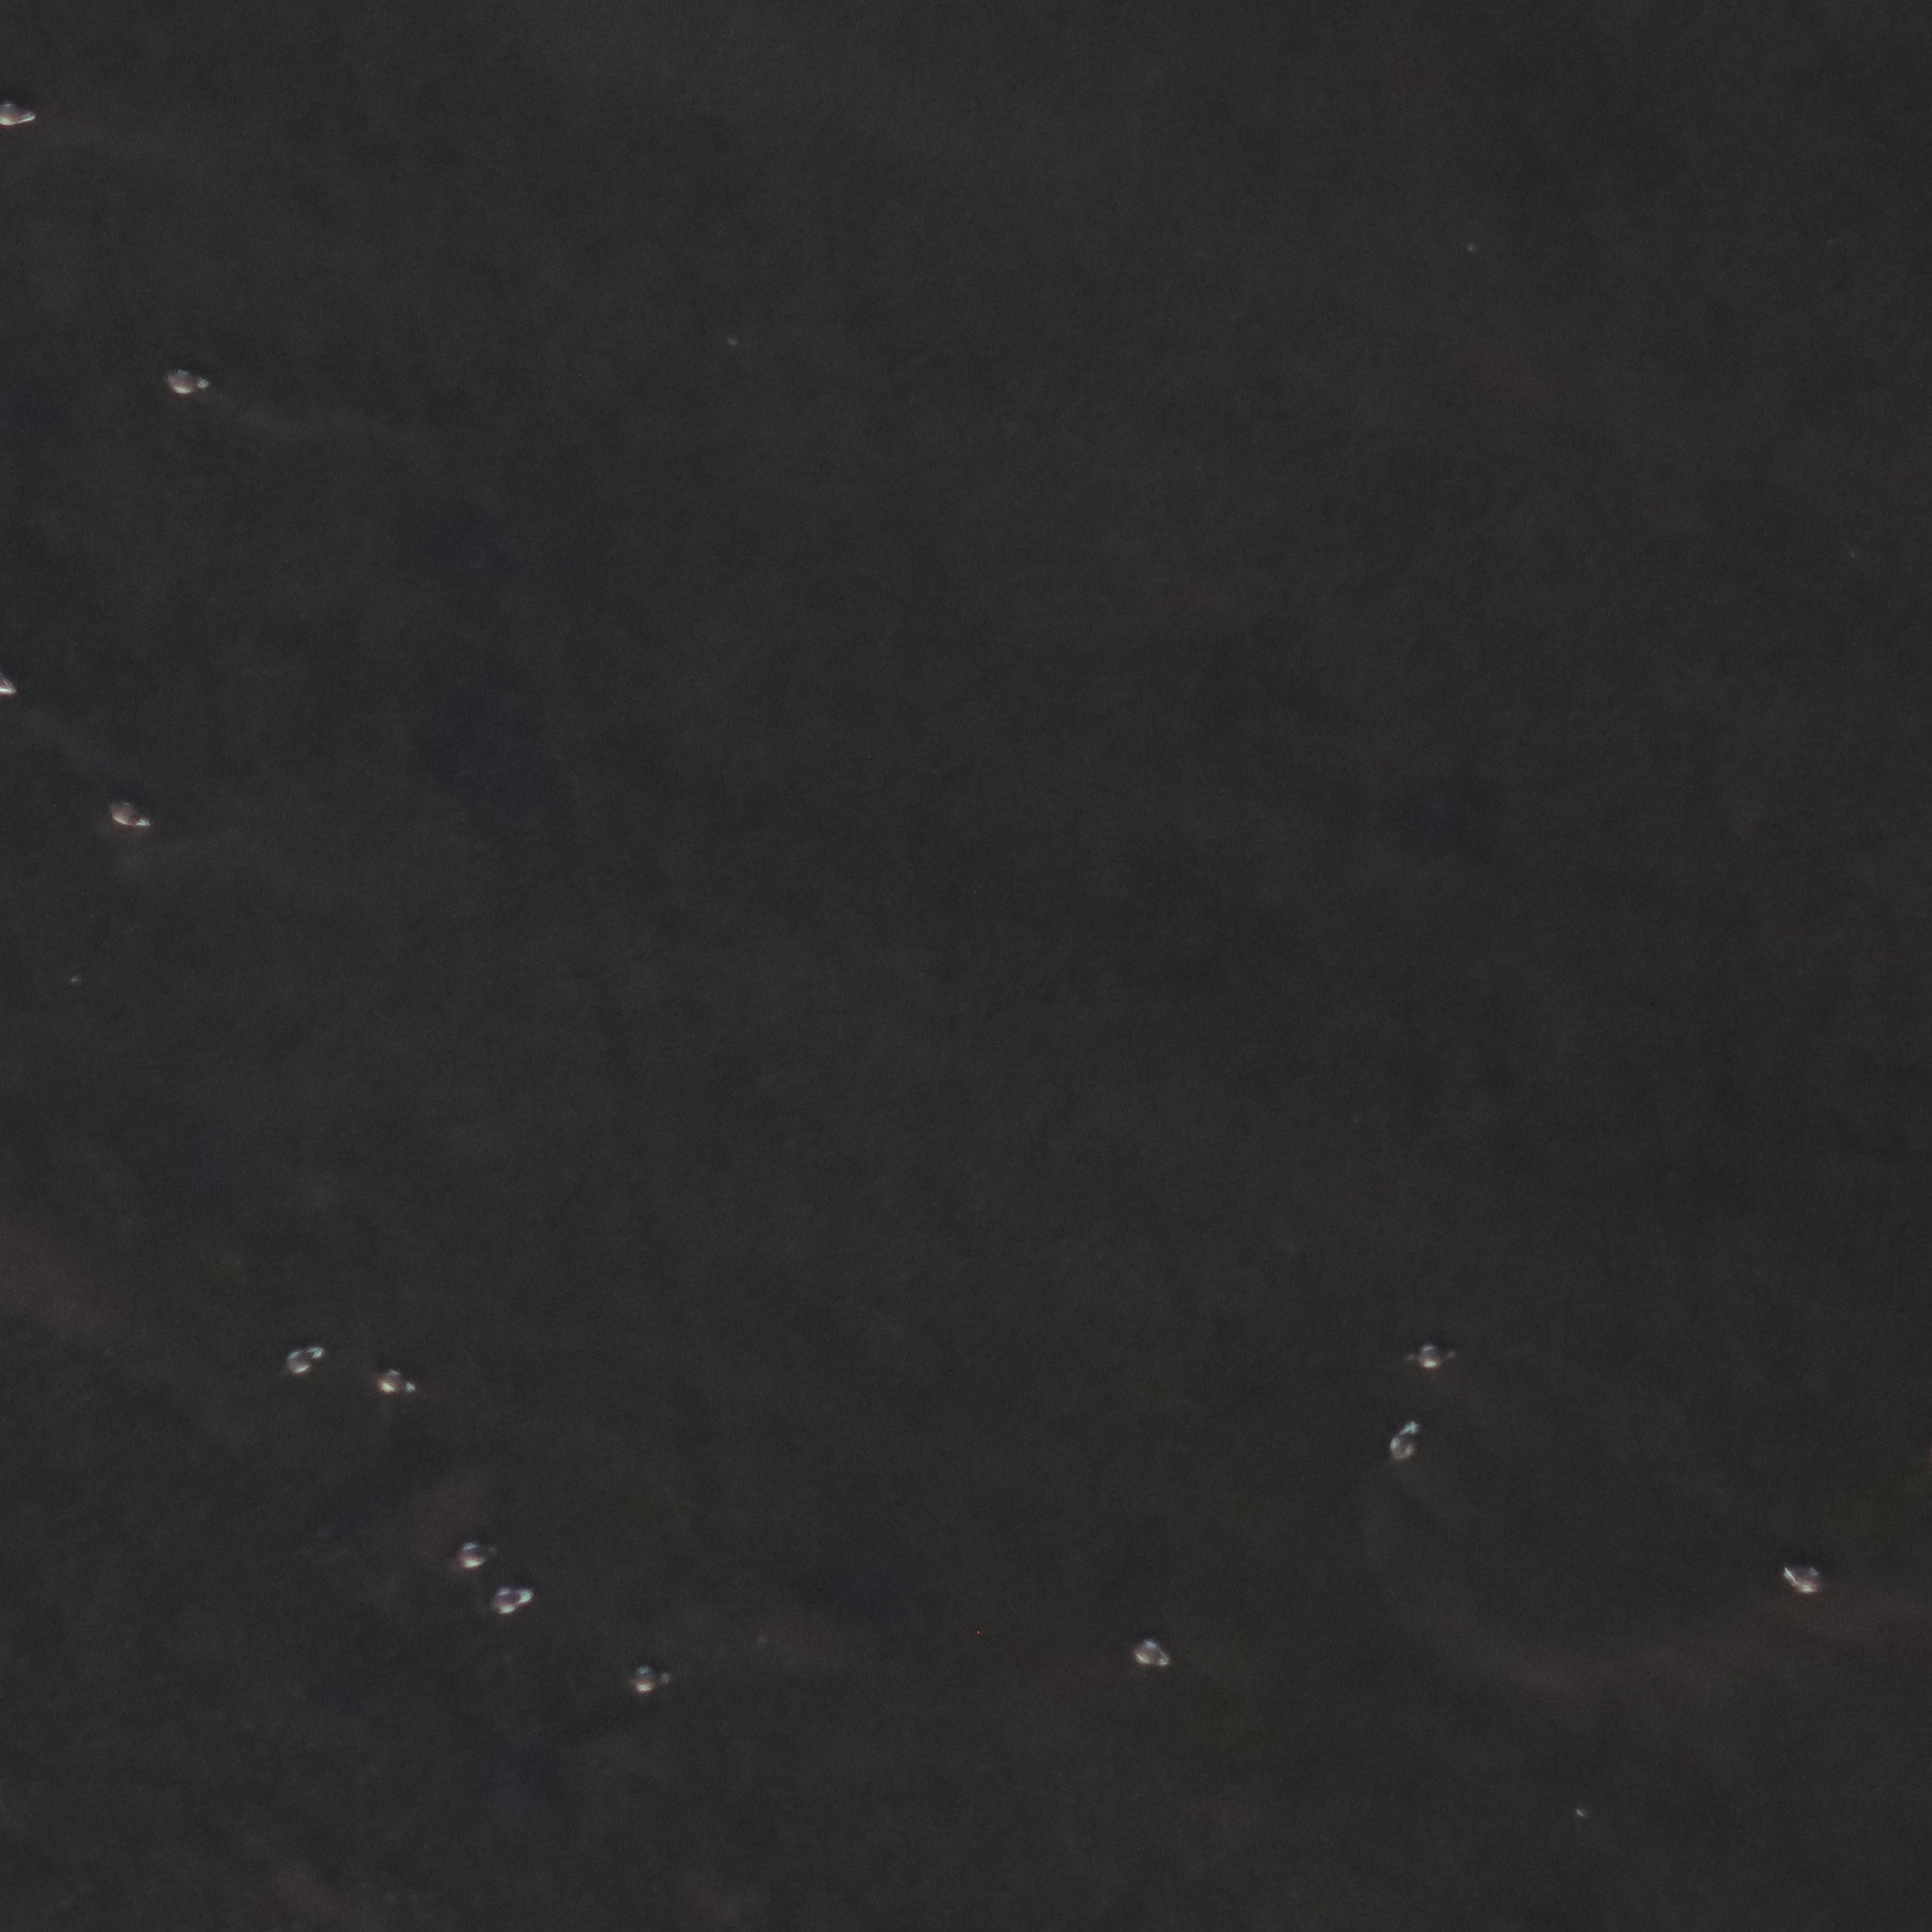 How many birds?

12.